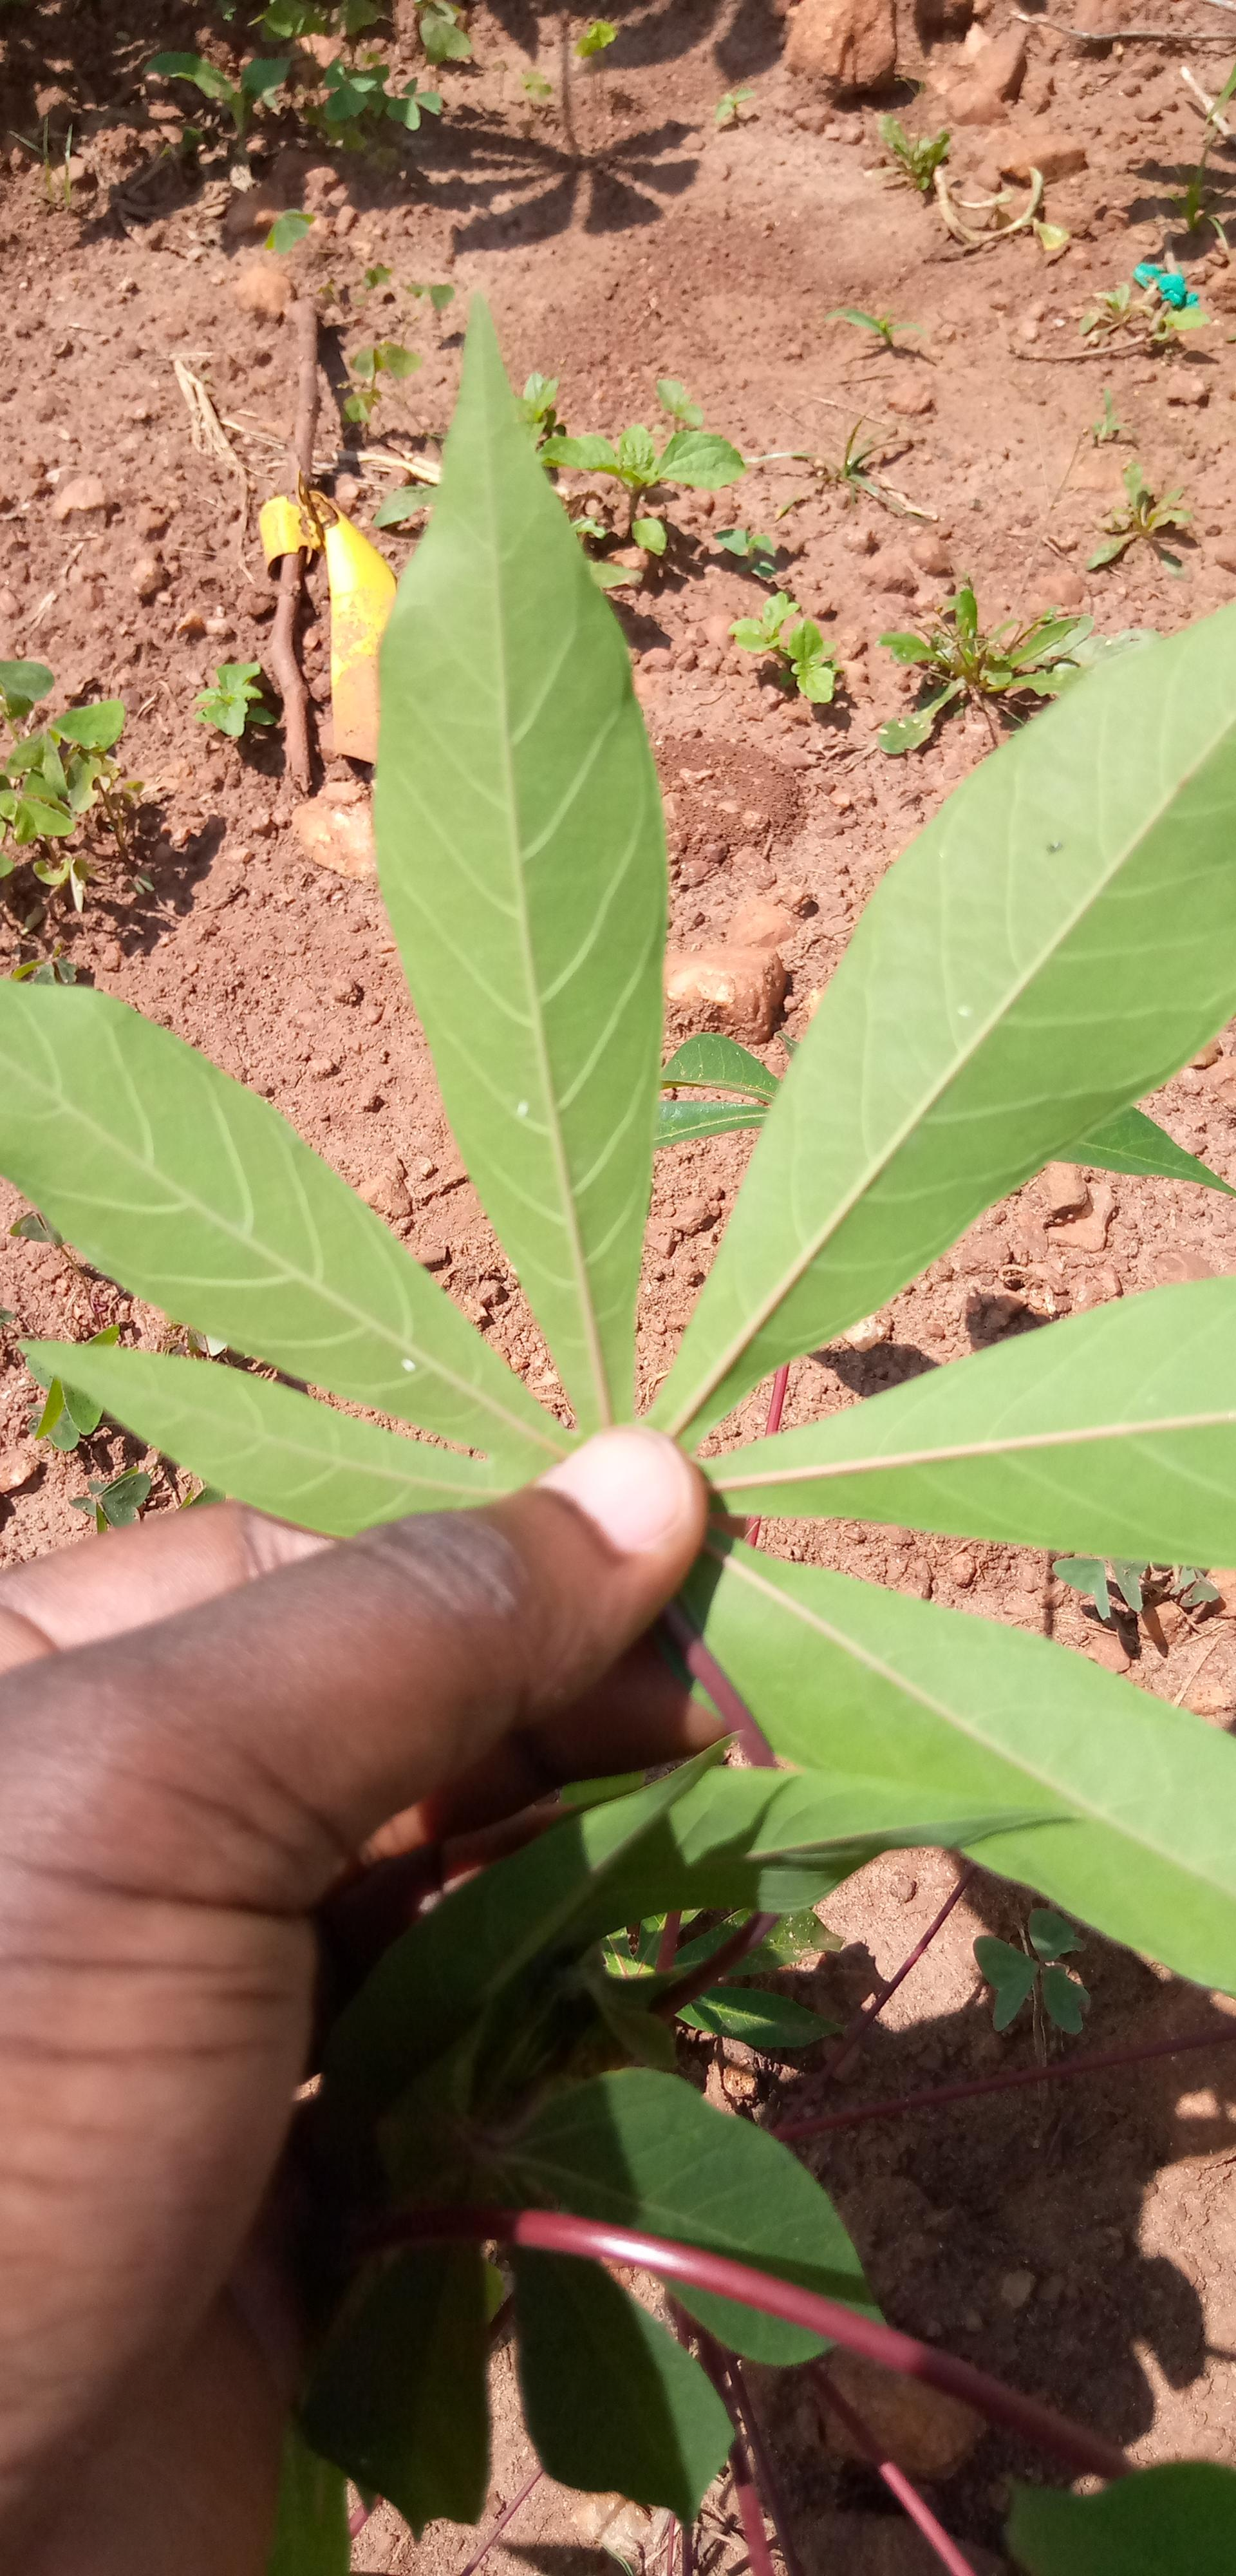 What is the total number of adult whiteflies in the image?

3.